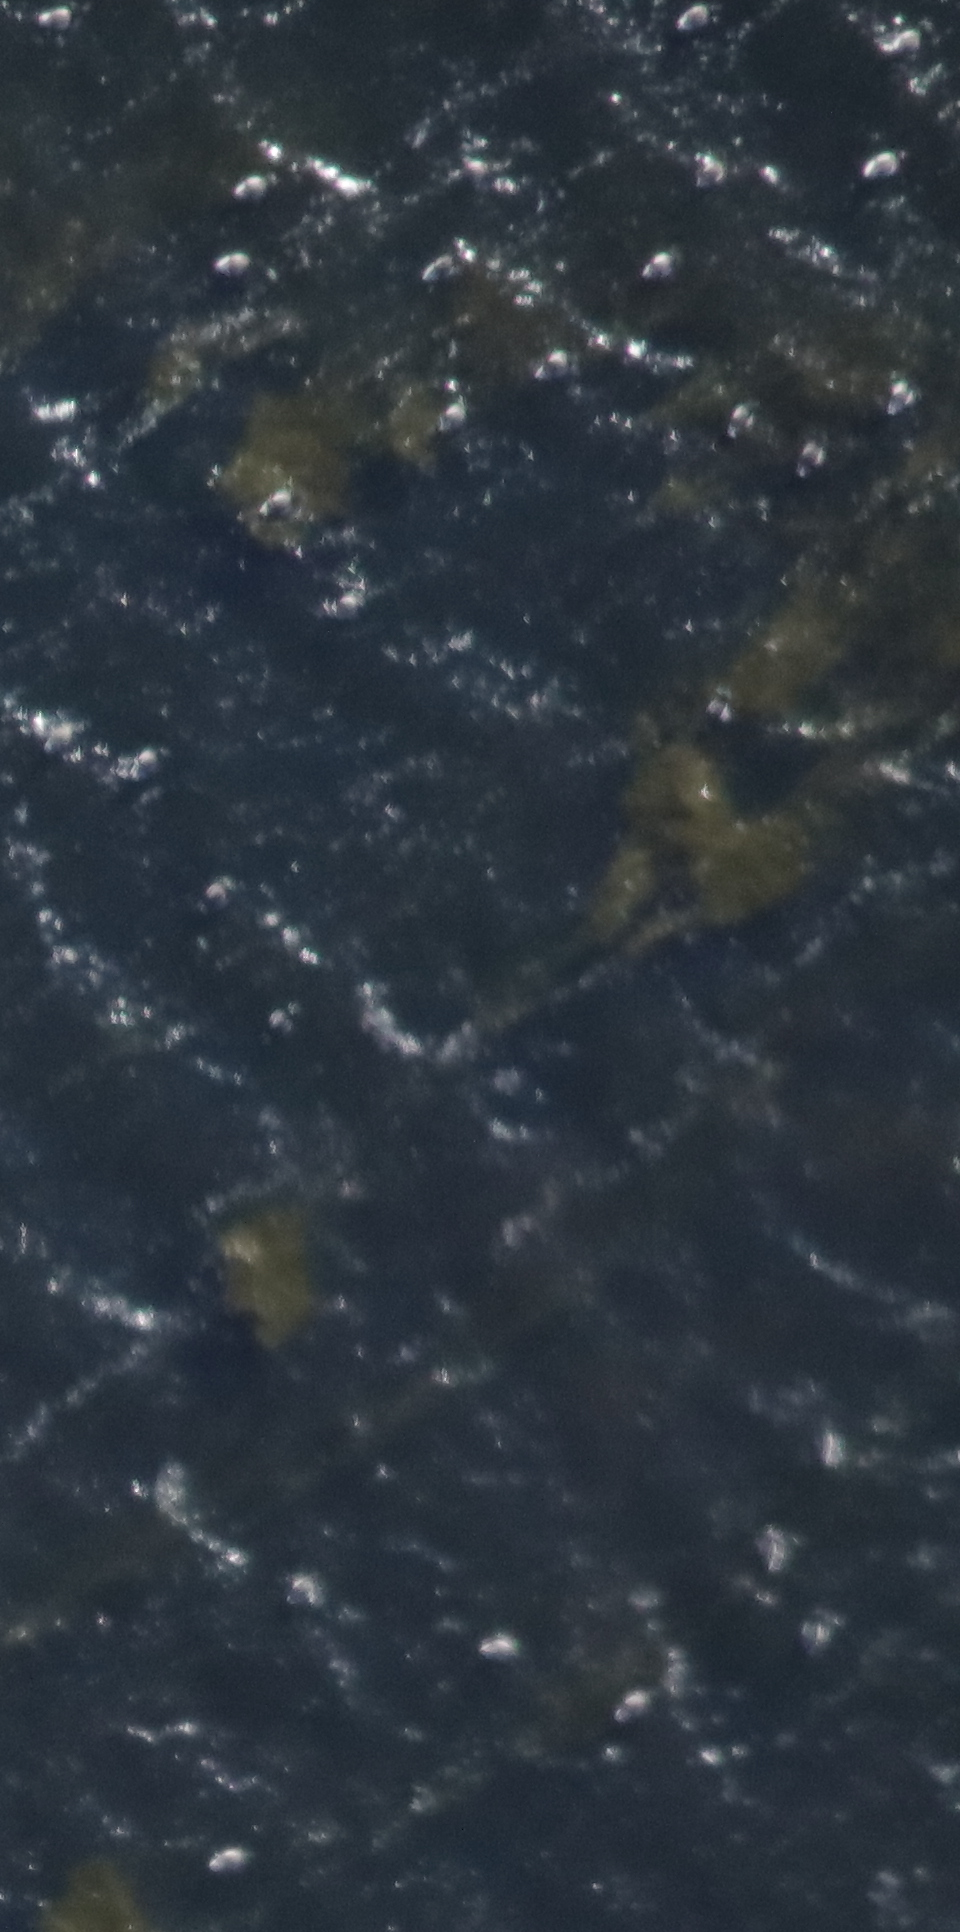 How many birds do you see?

25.